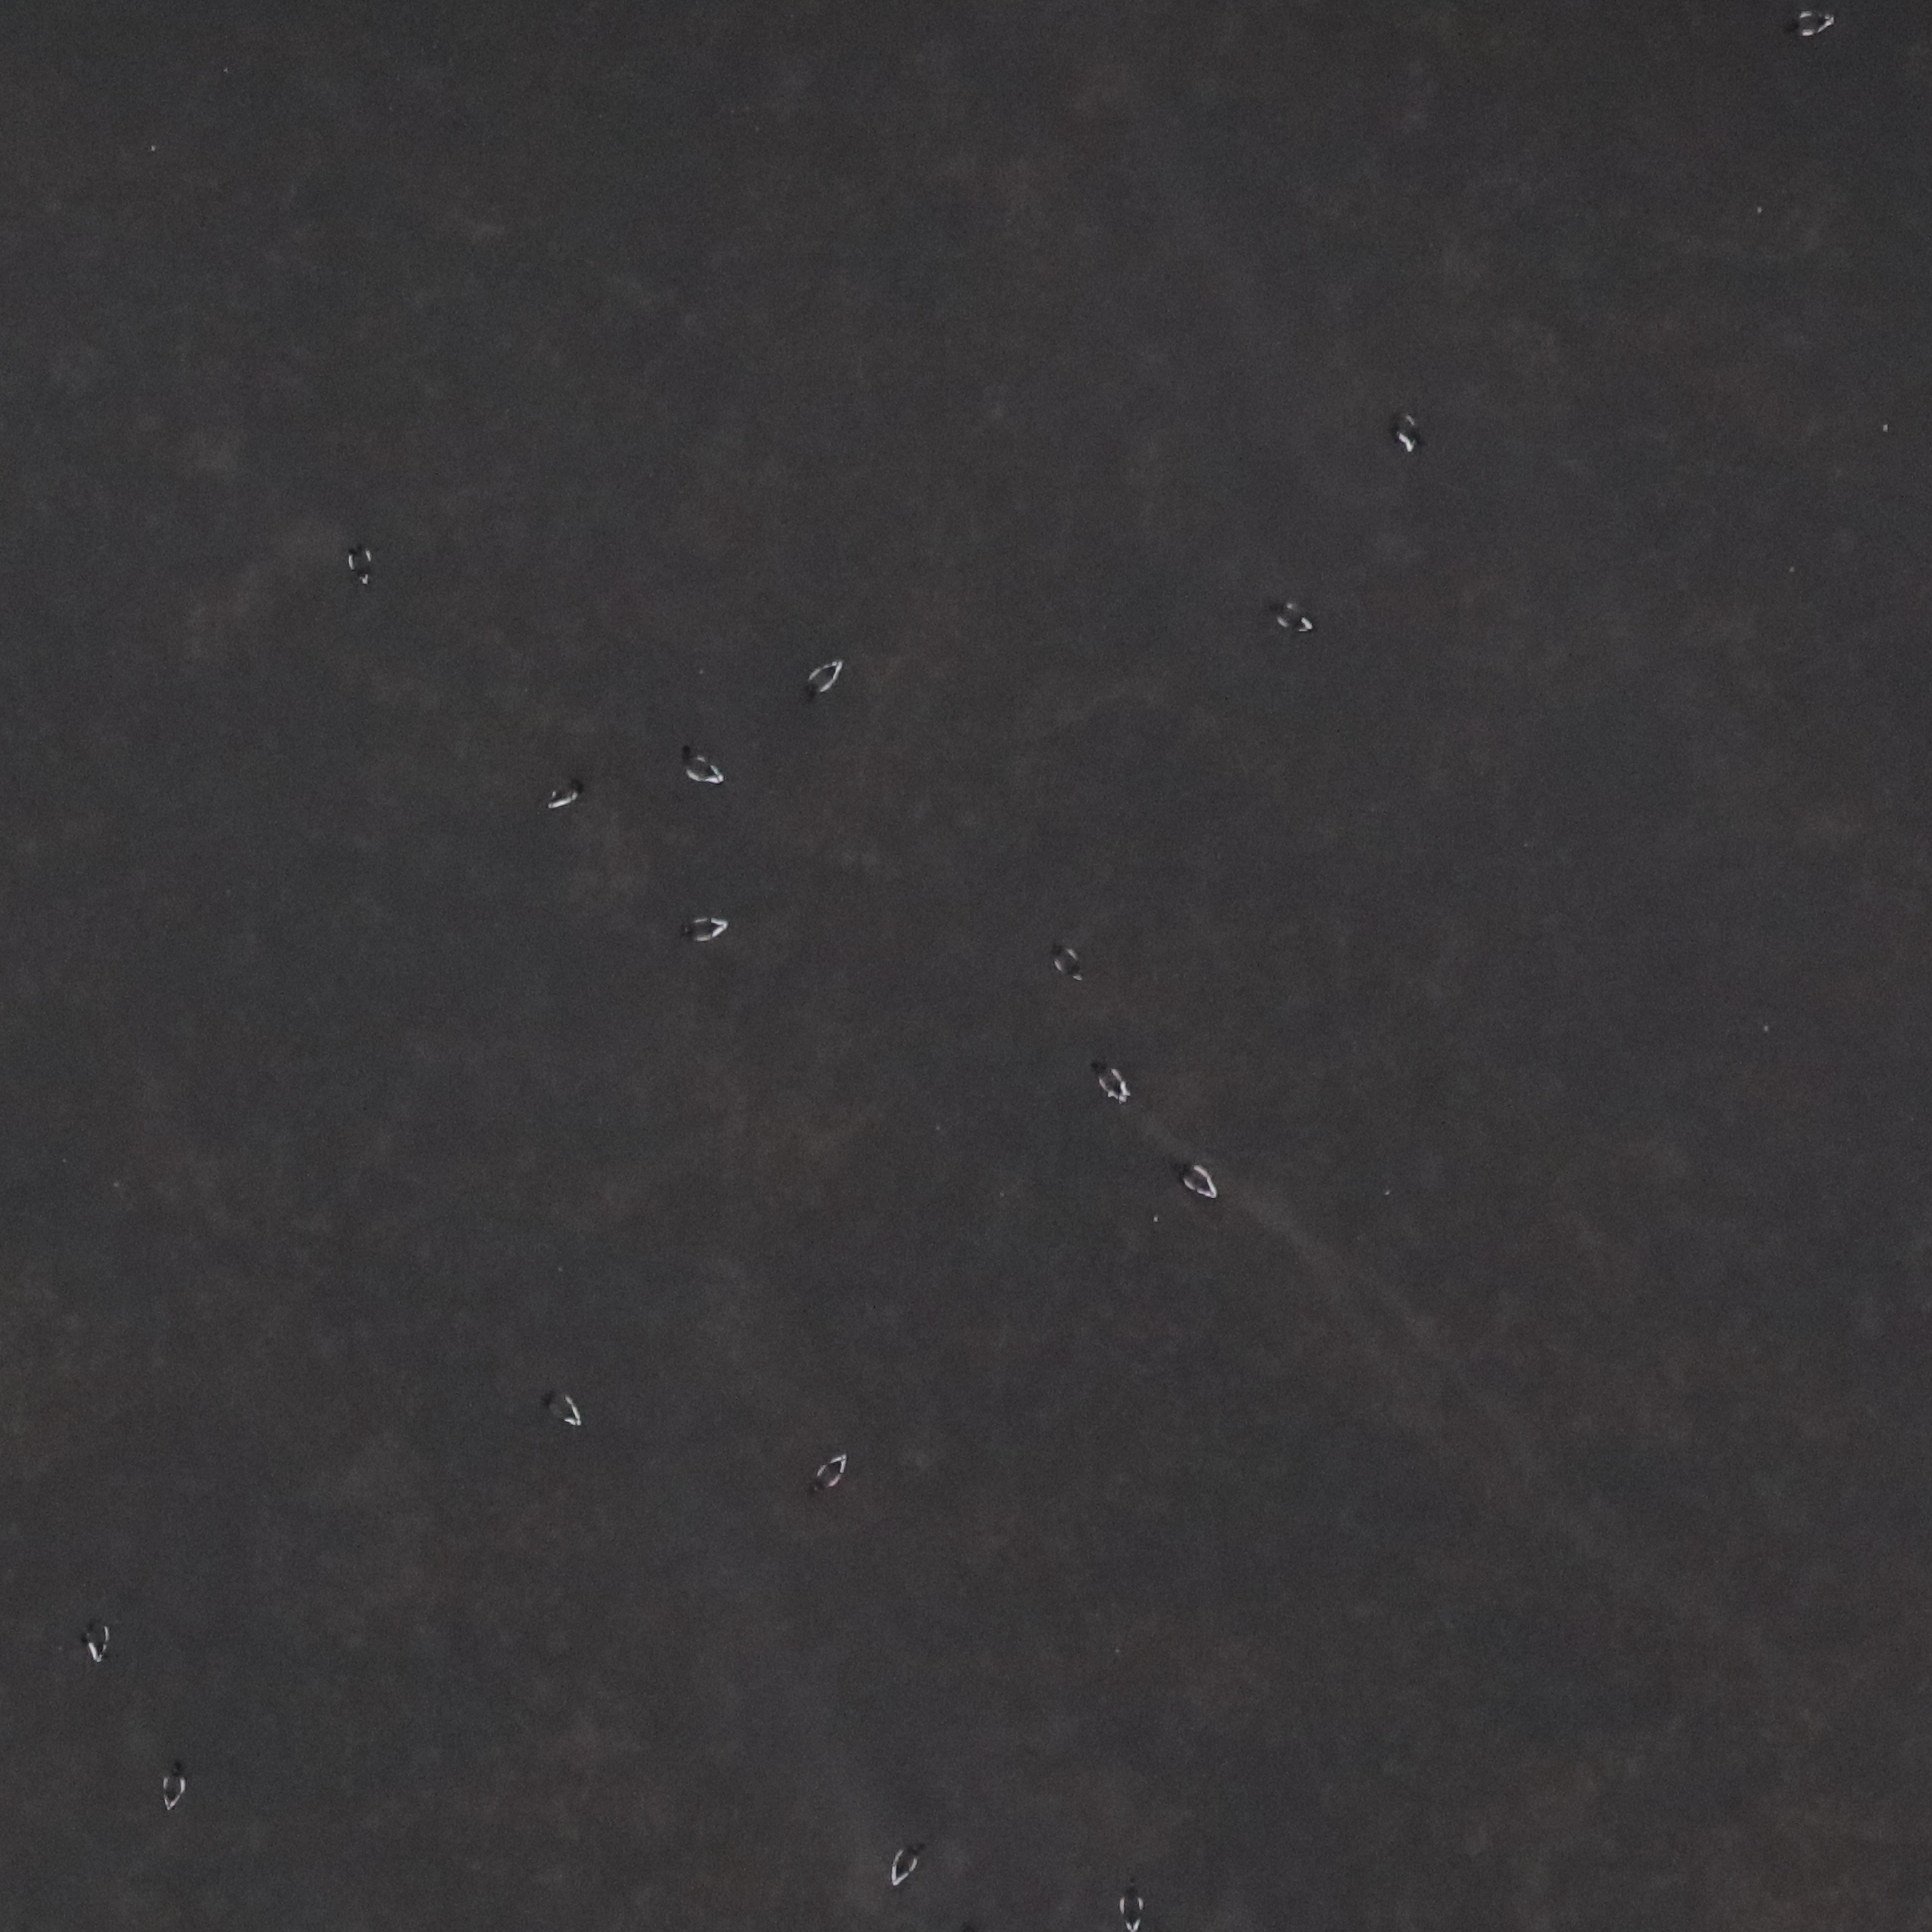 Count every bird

17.